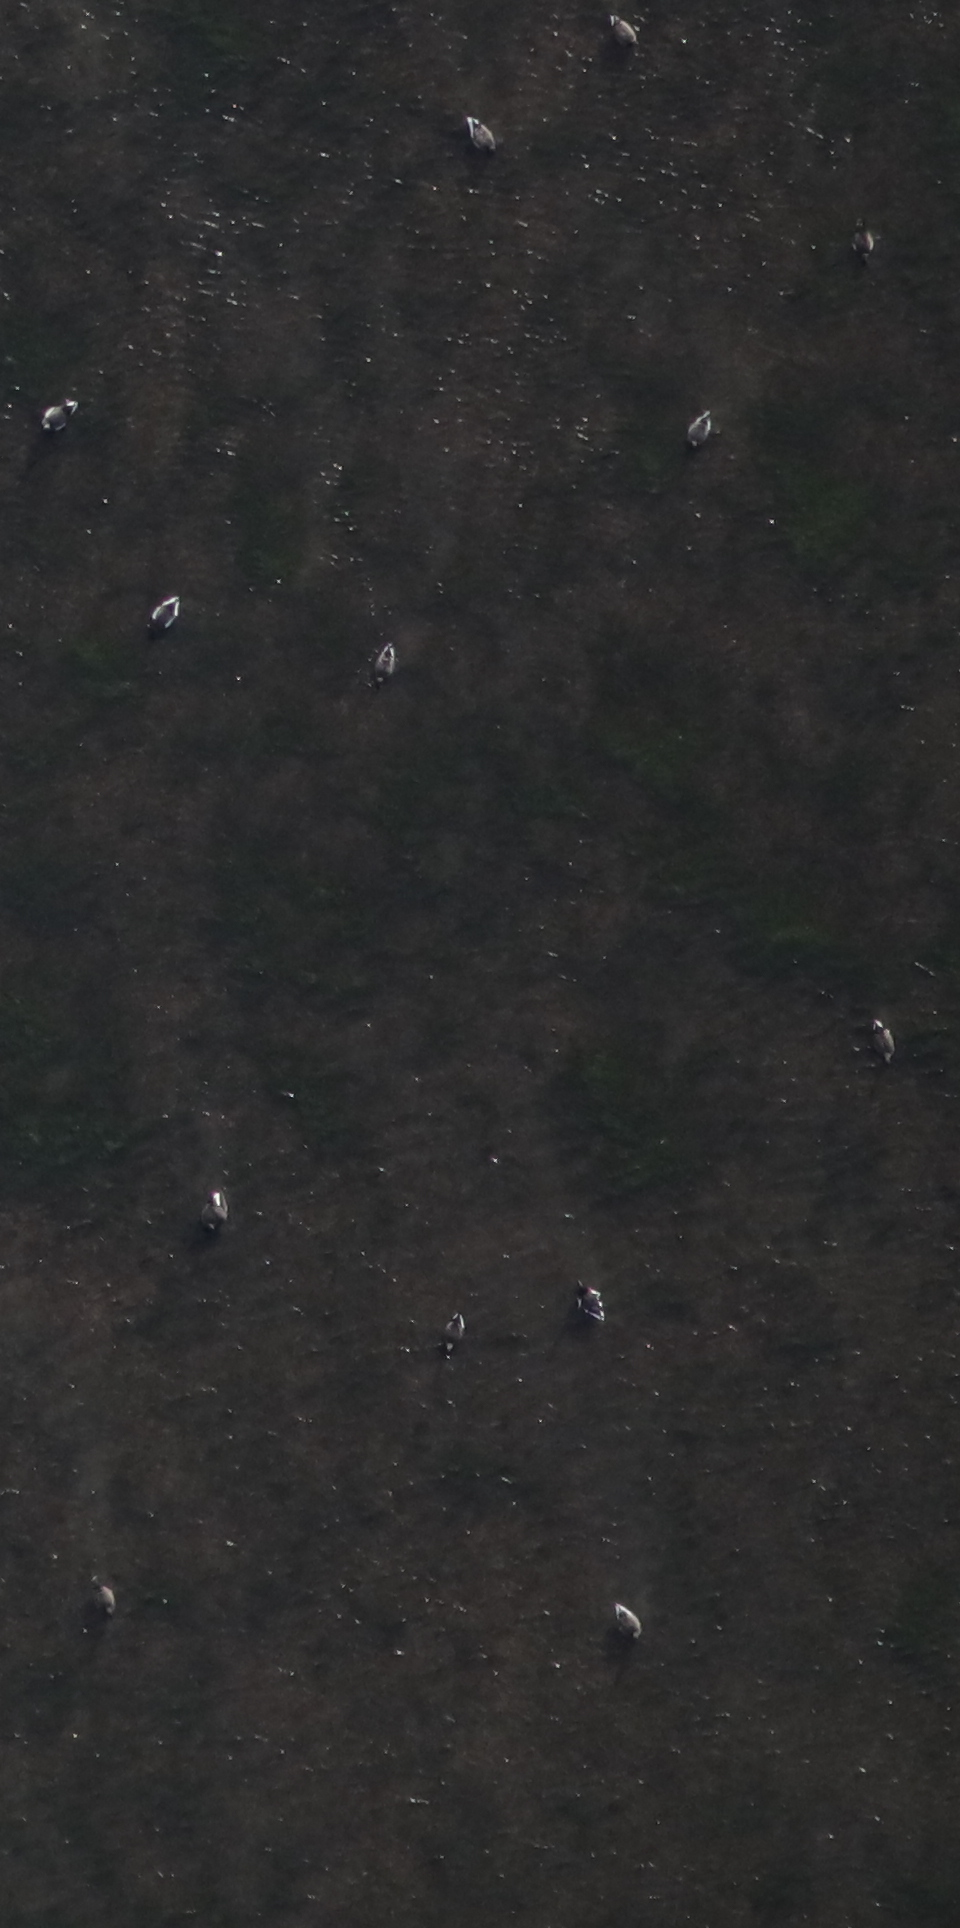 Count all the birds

13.